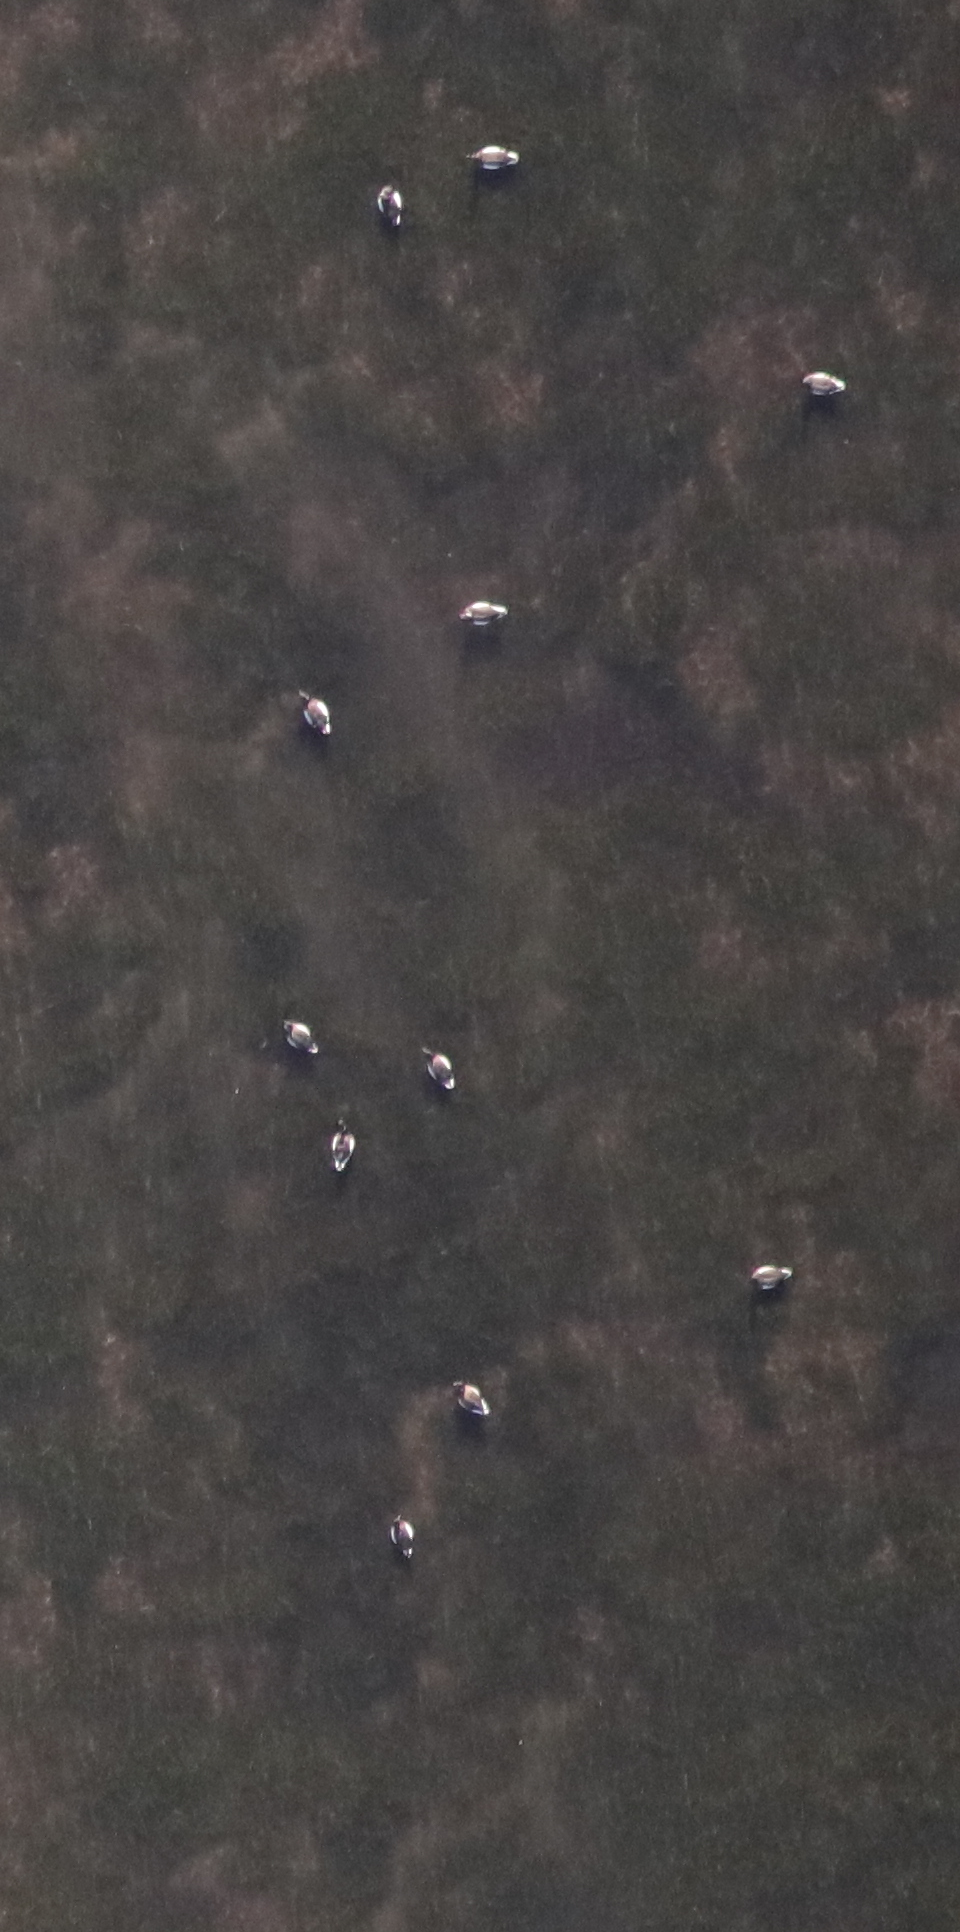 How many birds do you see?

11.